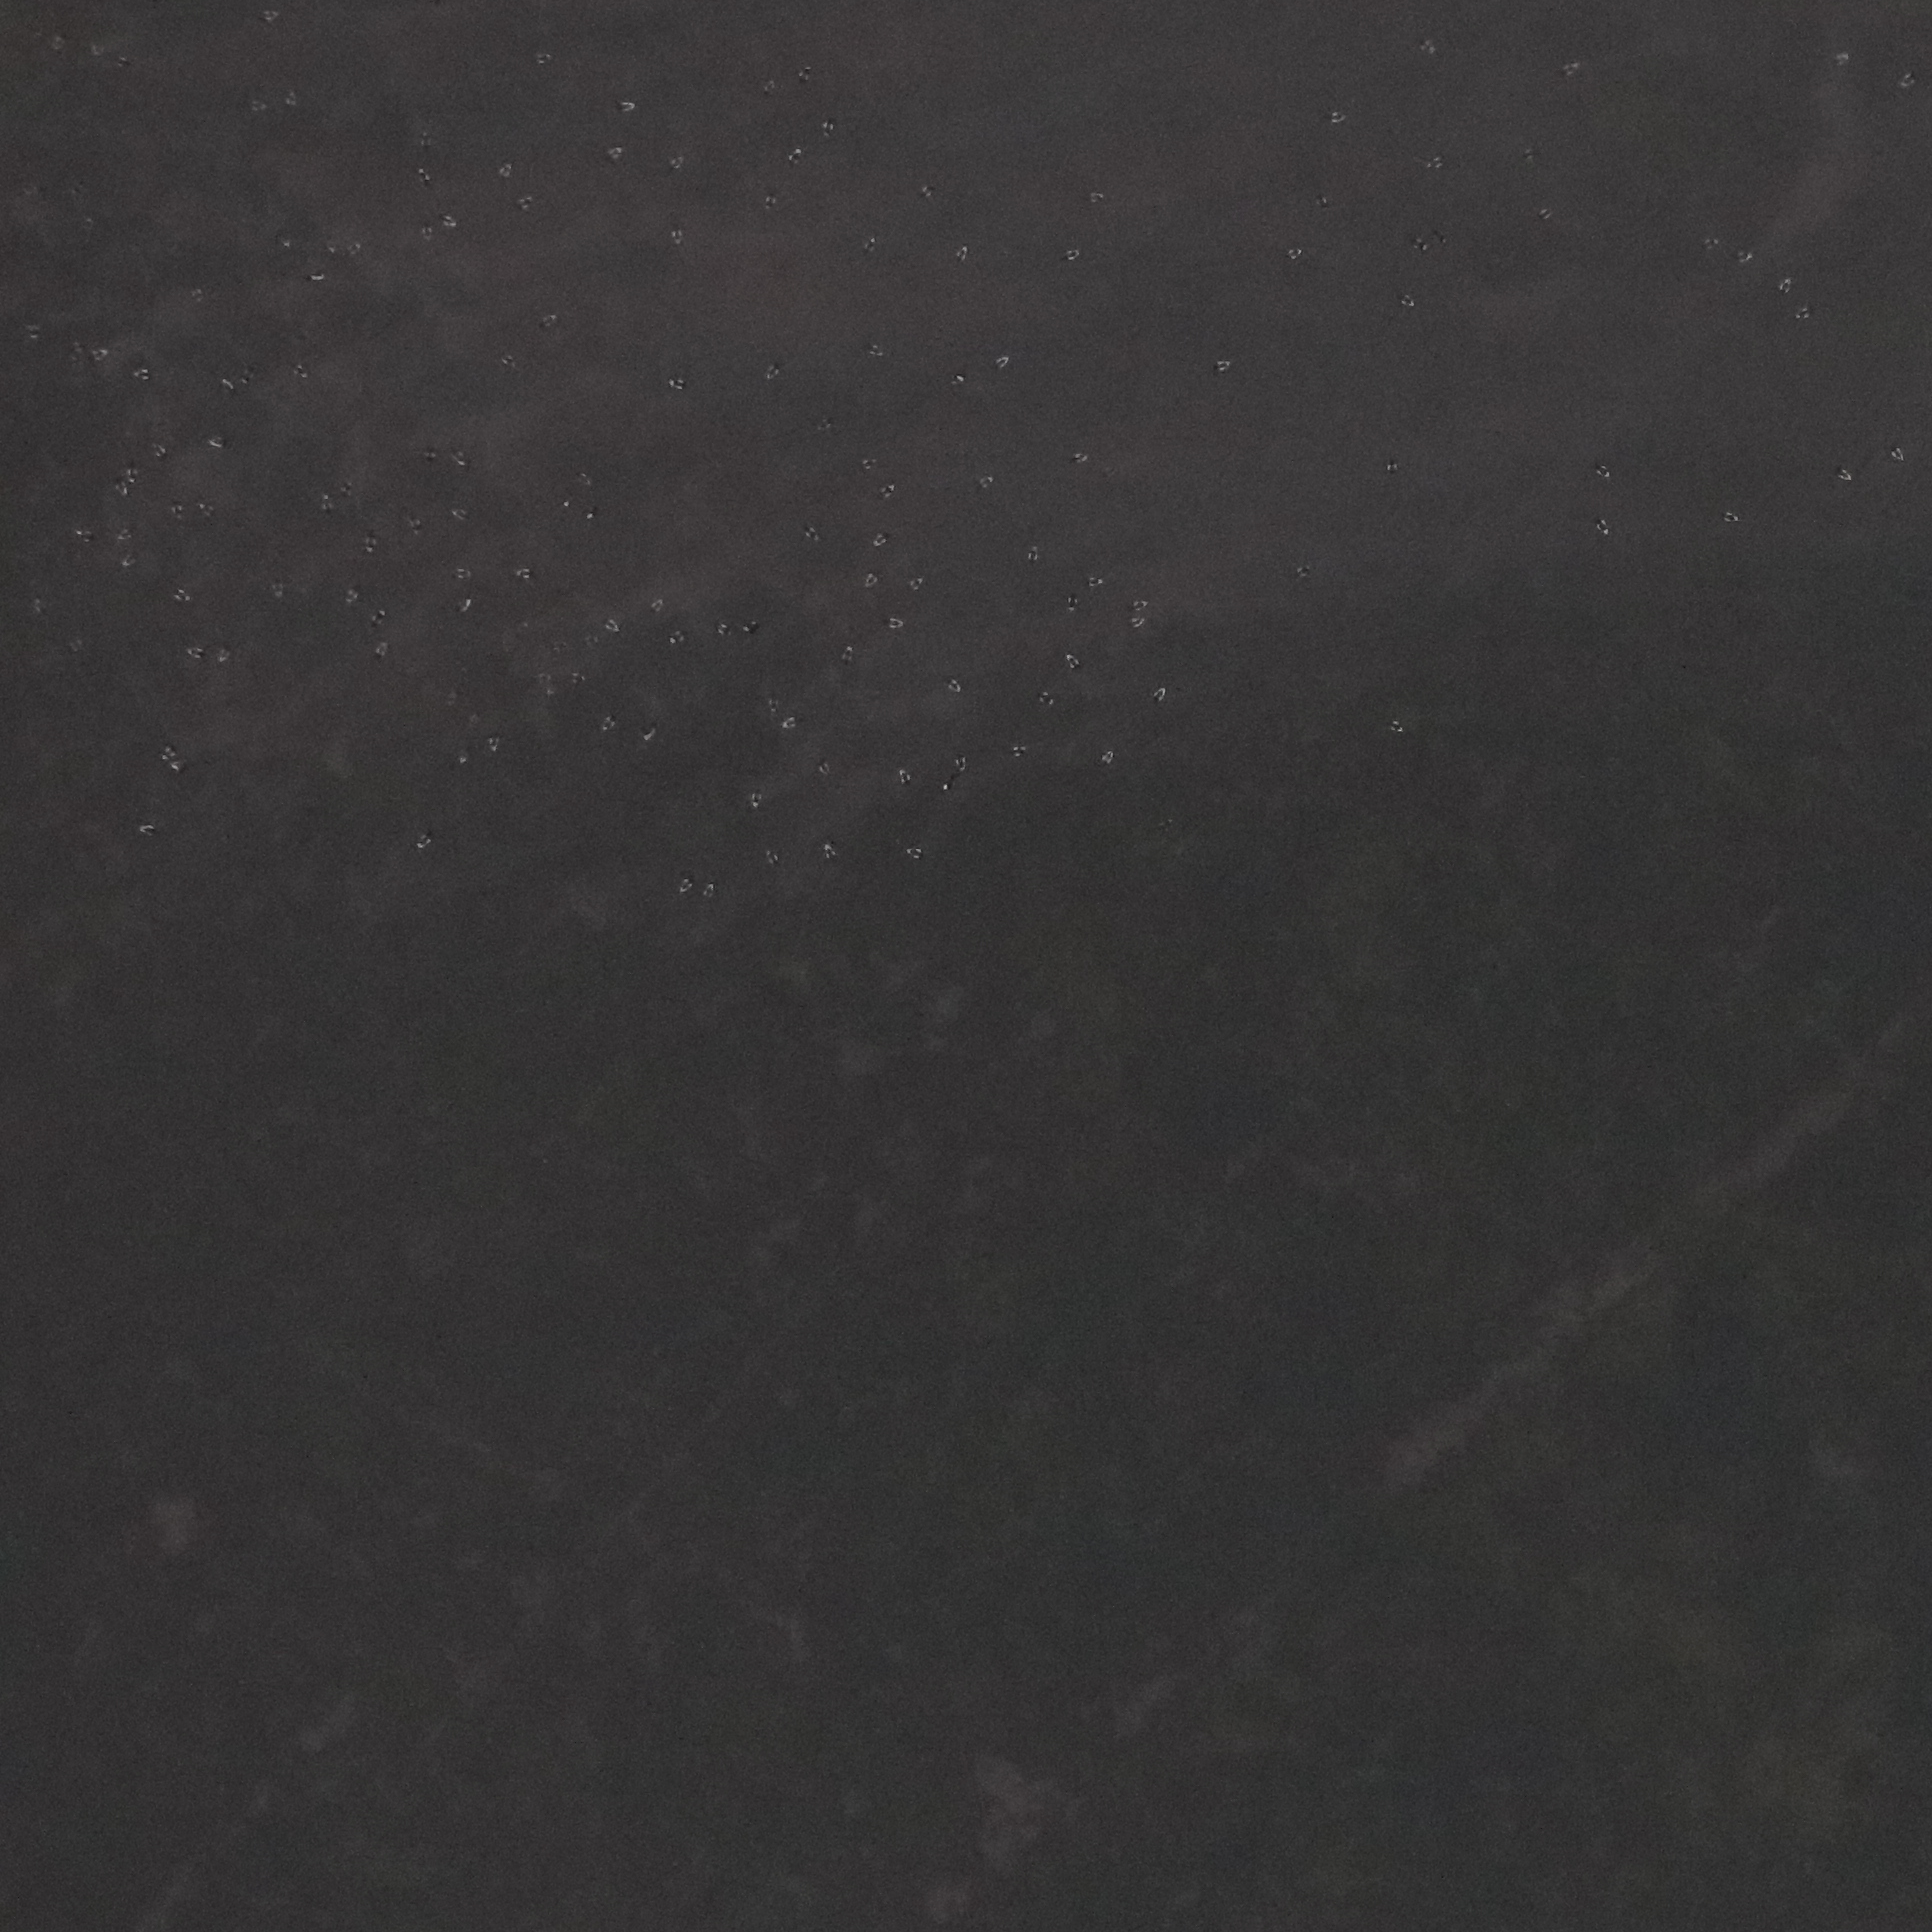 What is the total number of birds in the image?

161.